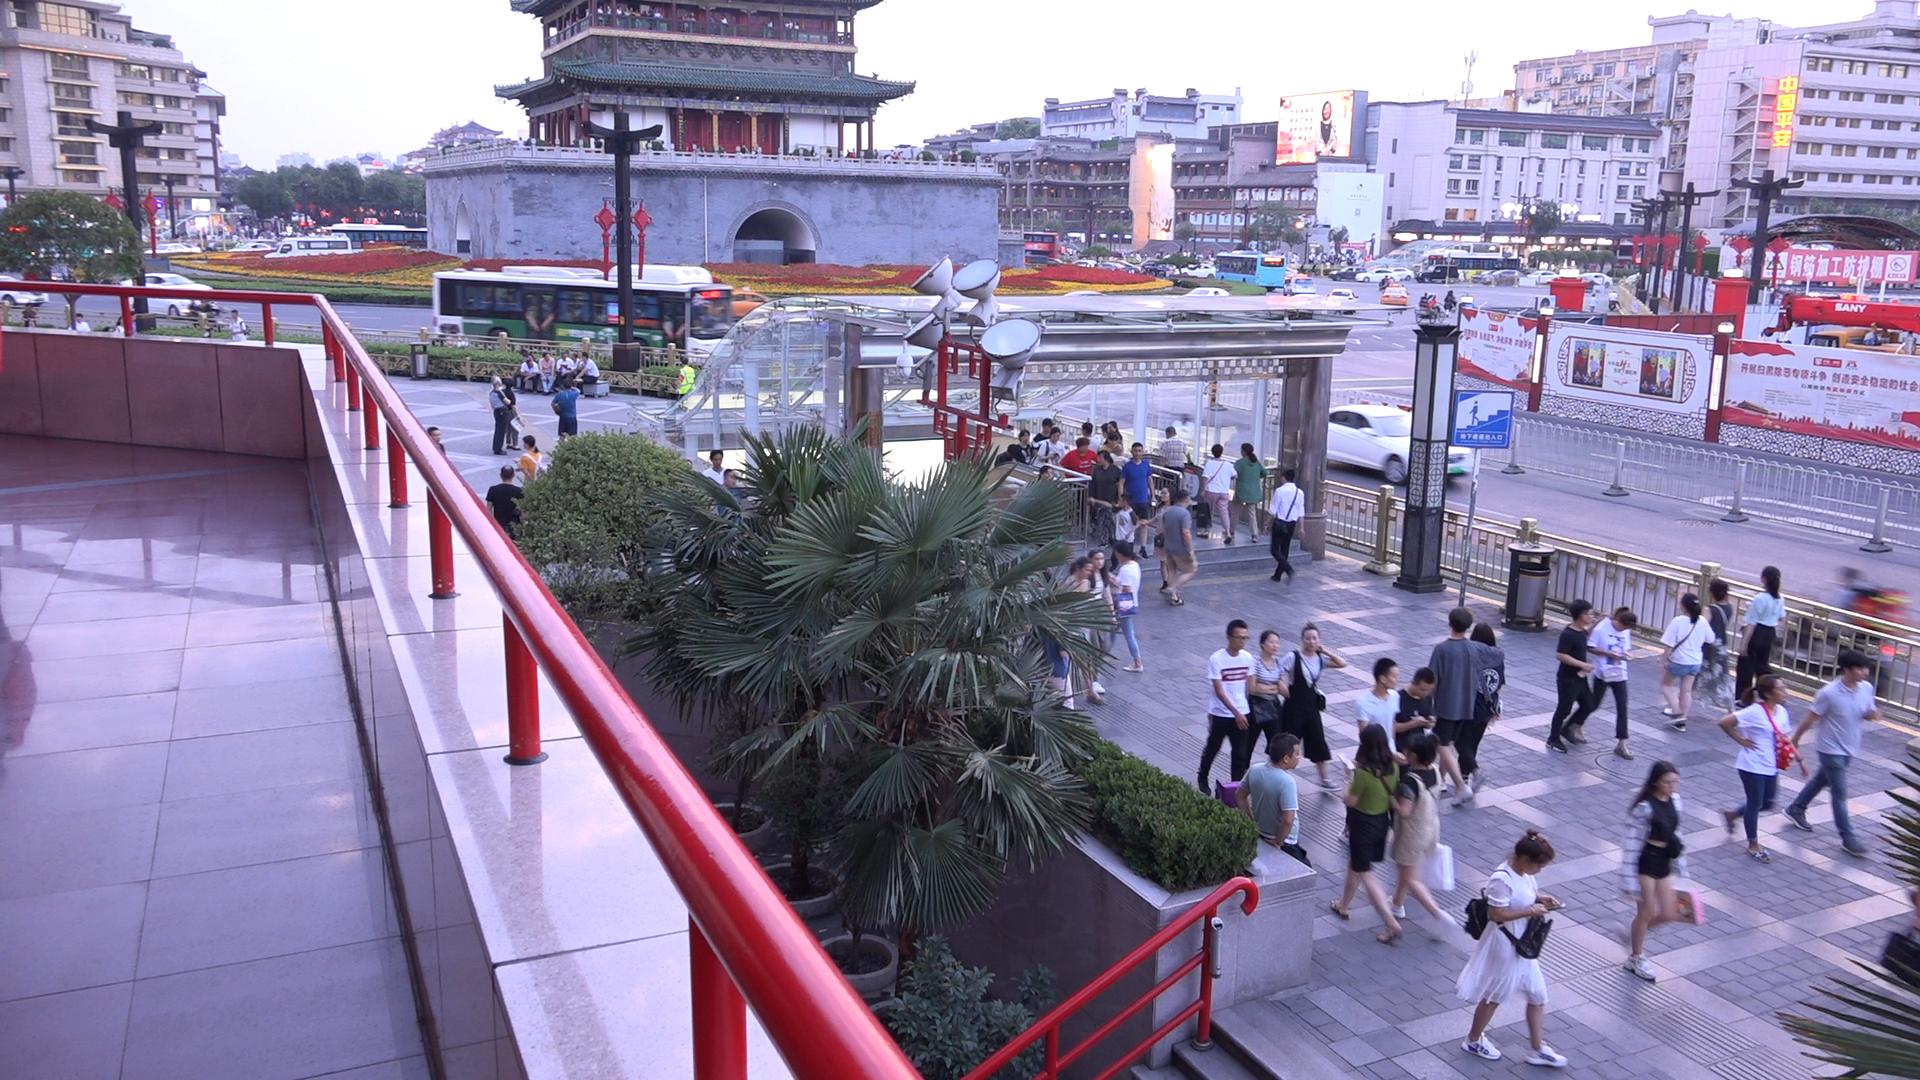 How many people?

74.